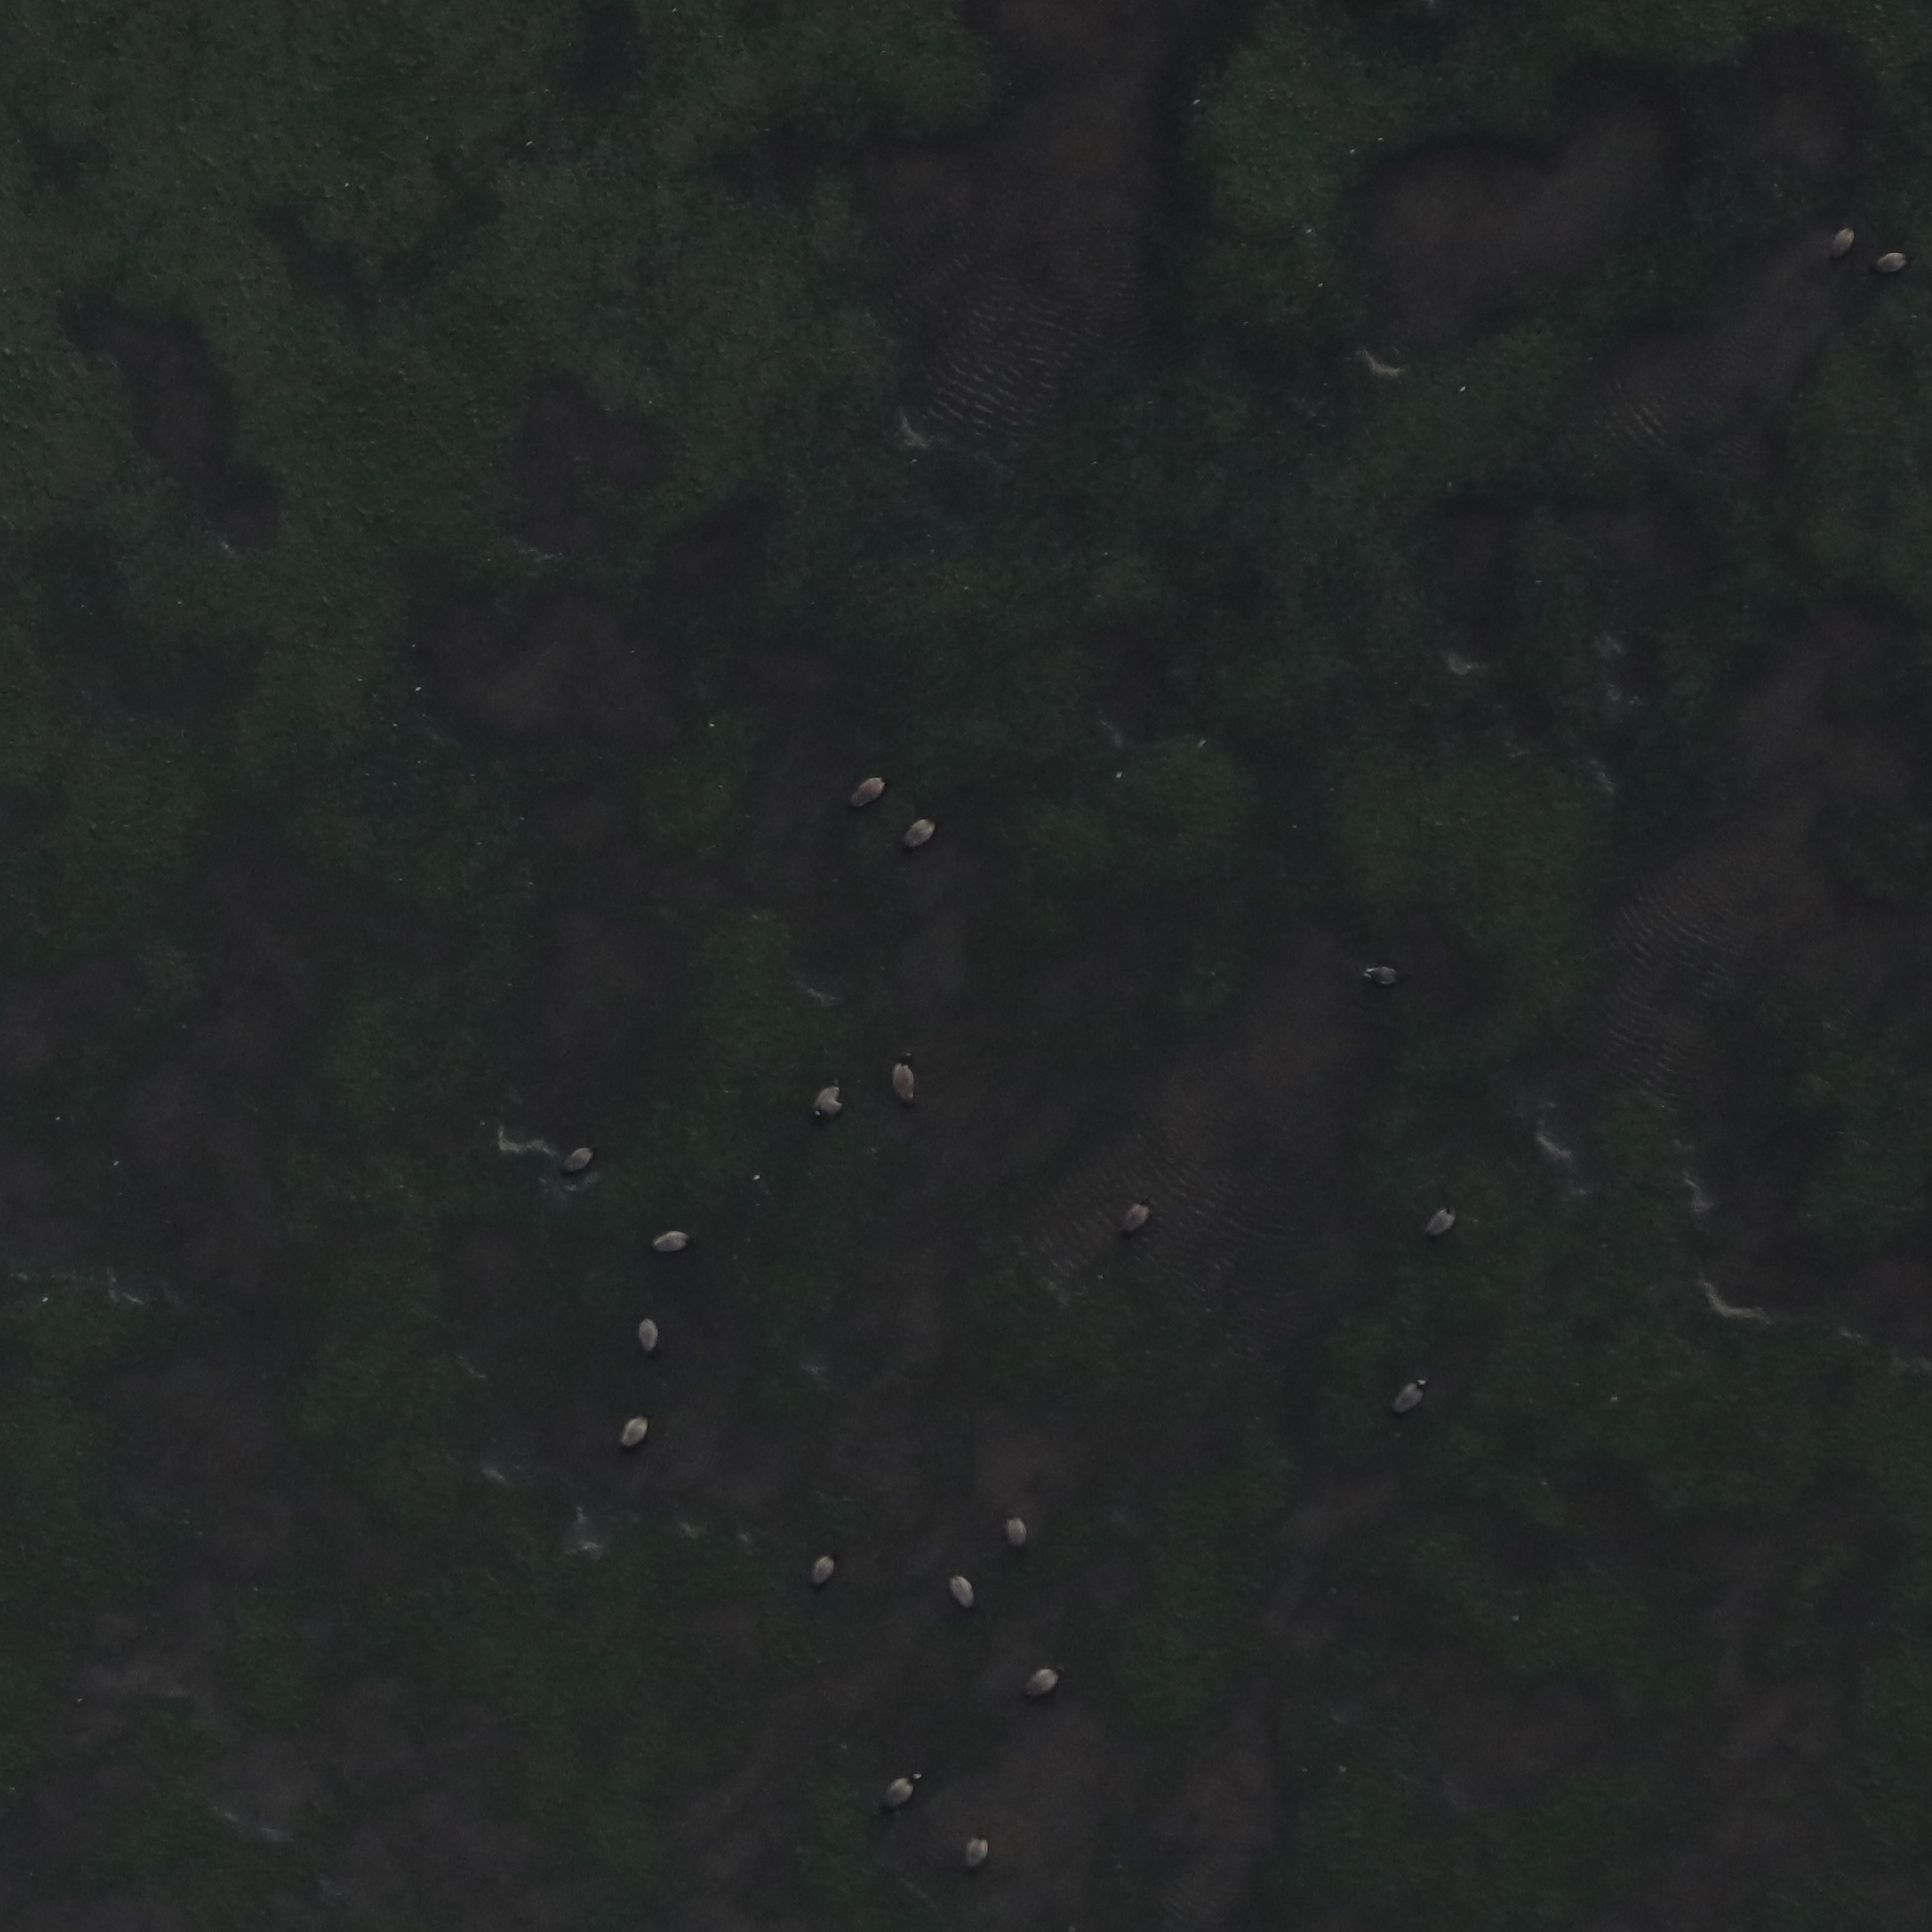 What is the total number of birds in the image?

20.